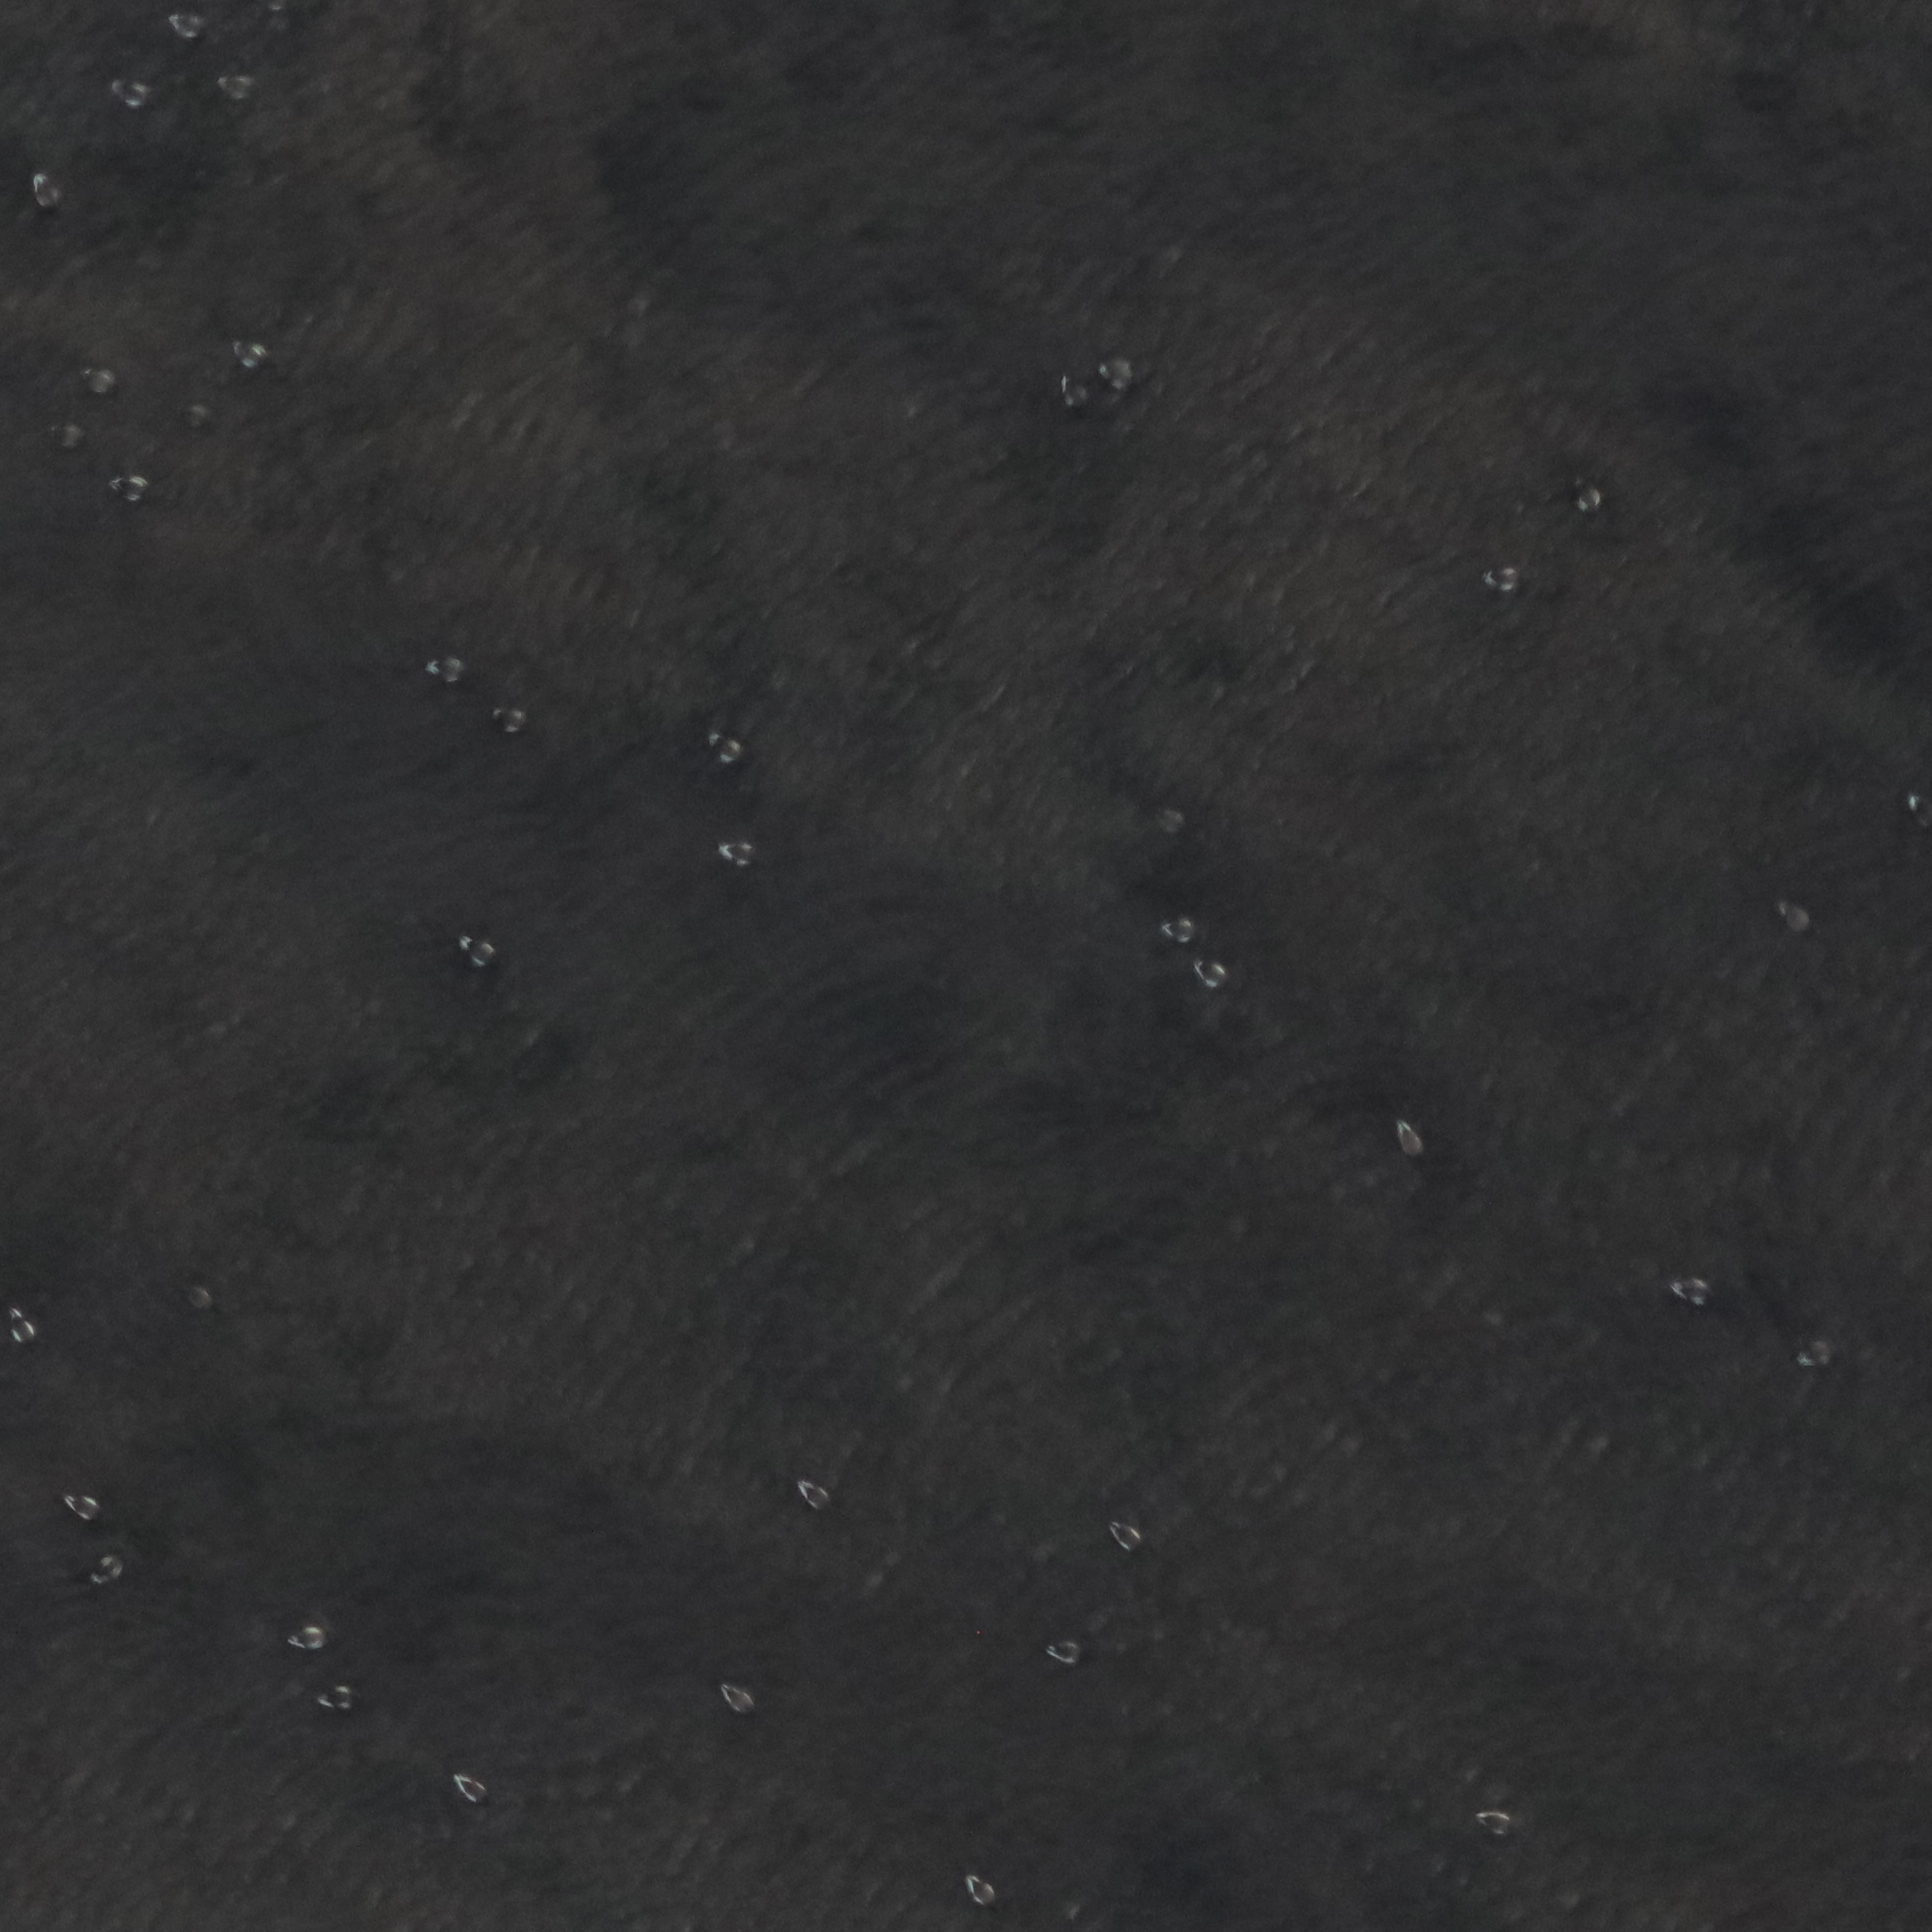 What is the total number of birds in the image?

36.